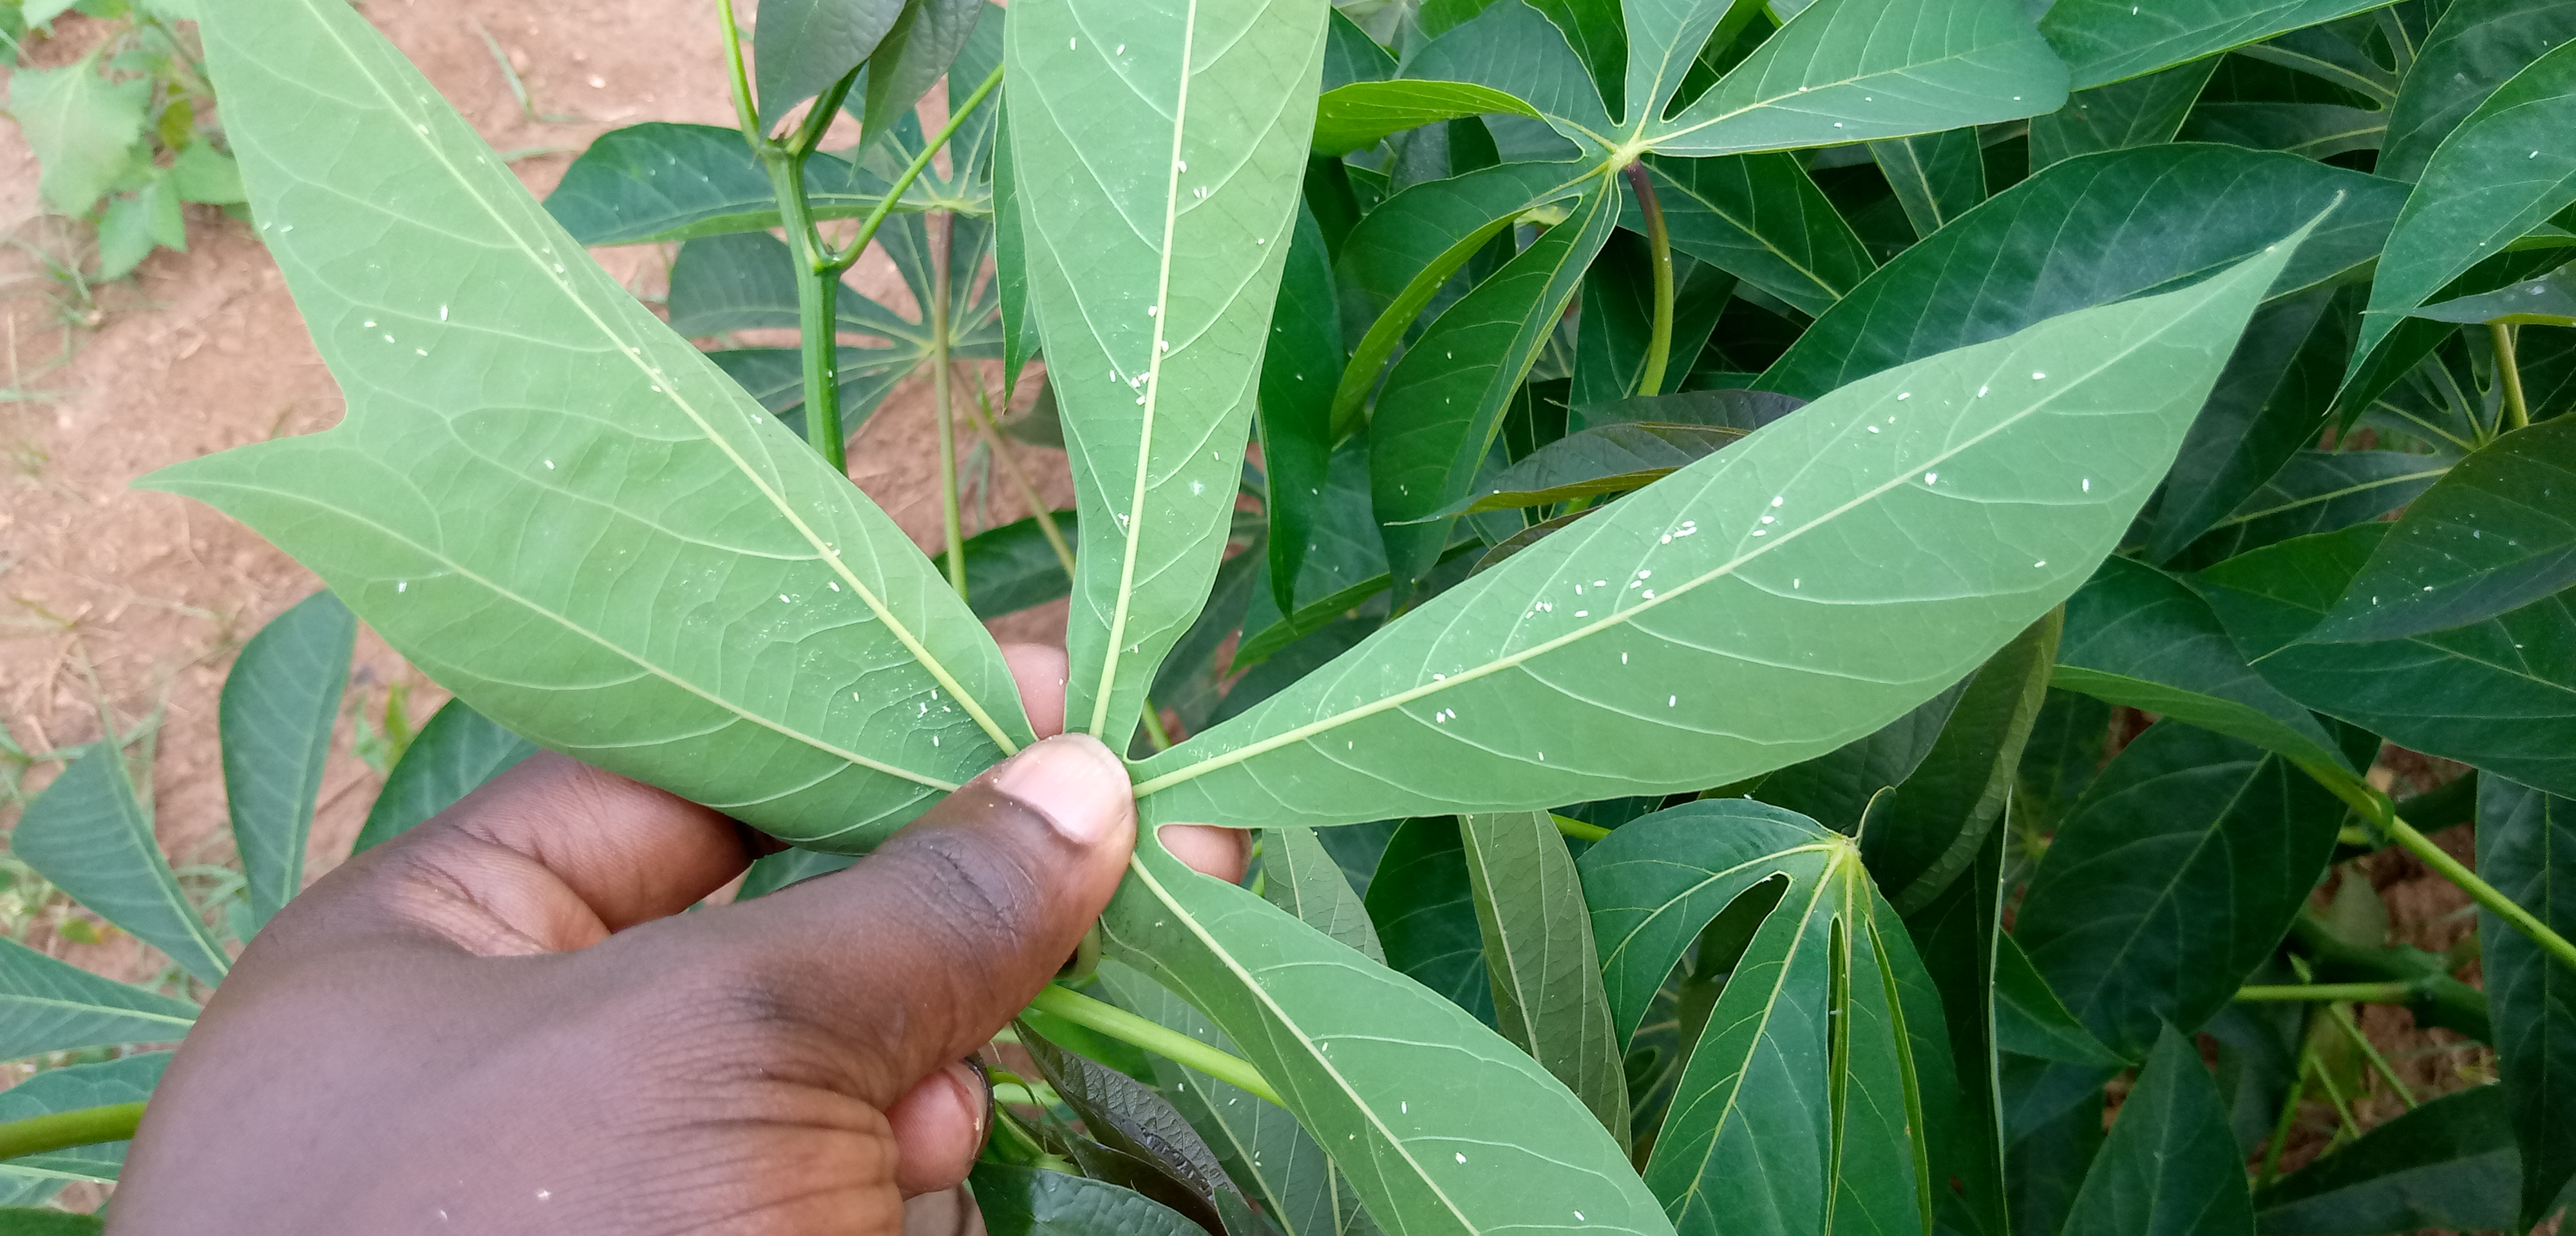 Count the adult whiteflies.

95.